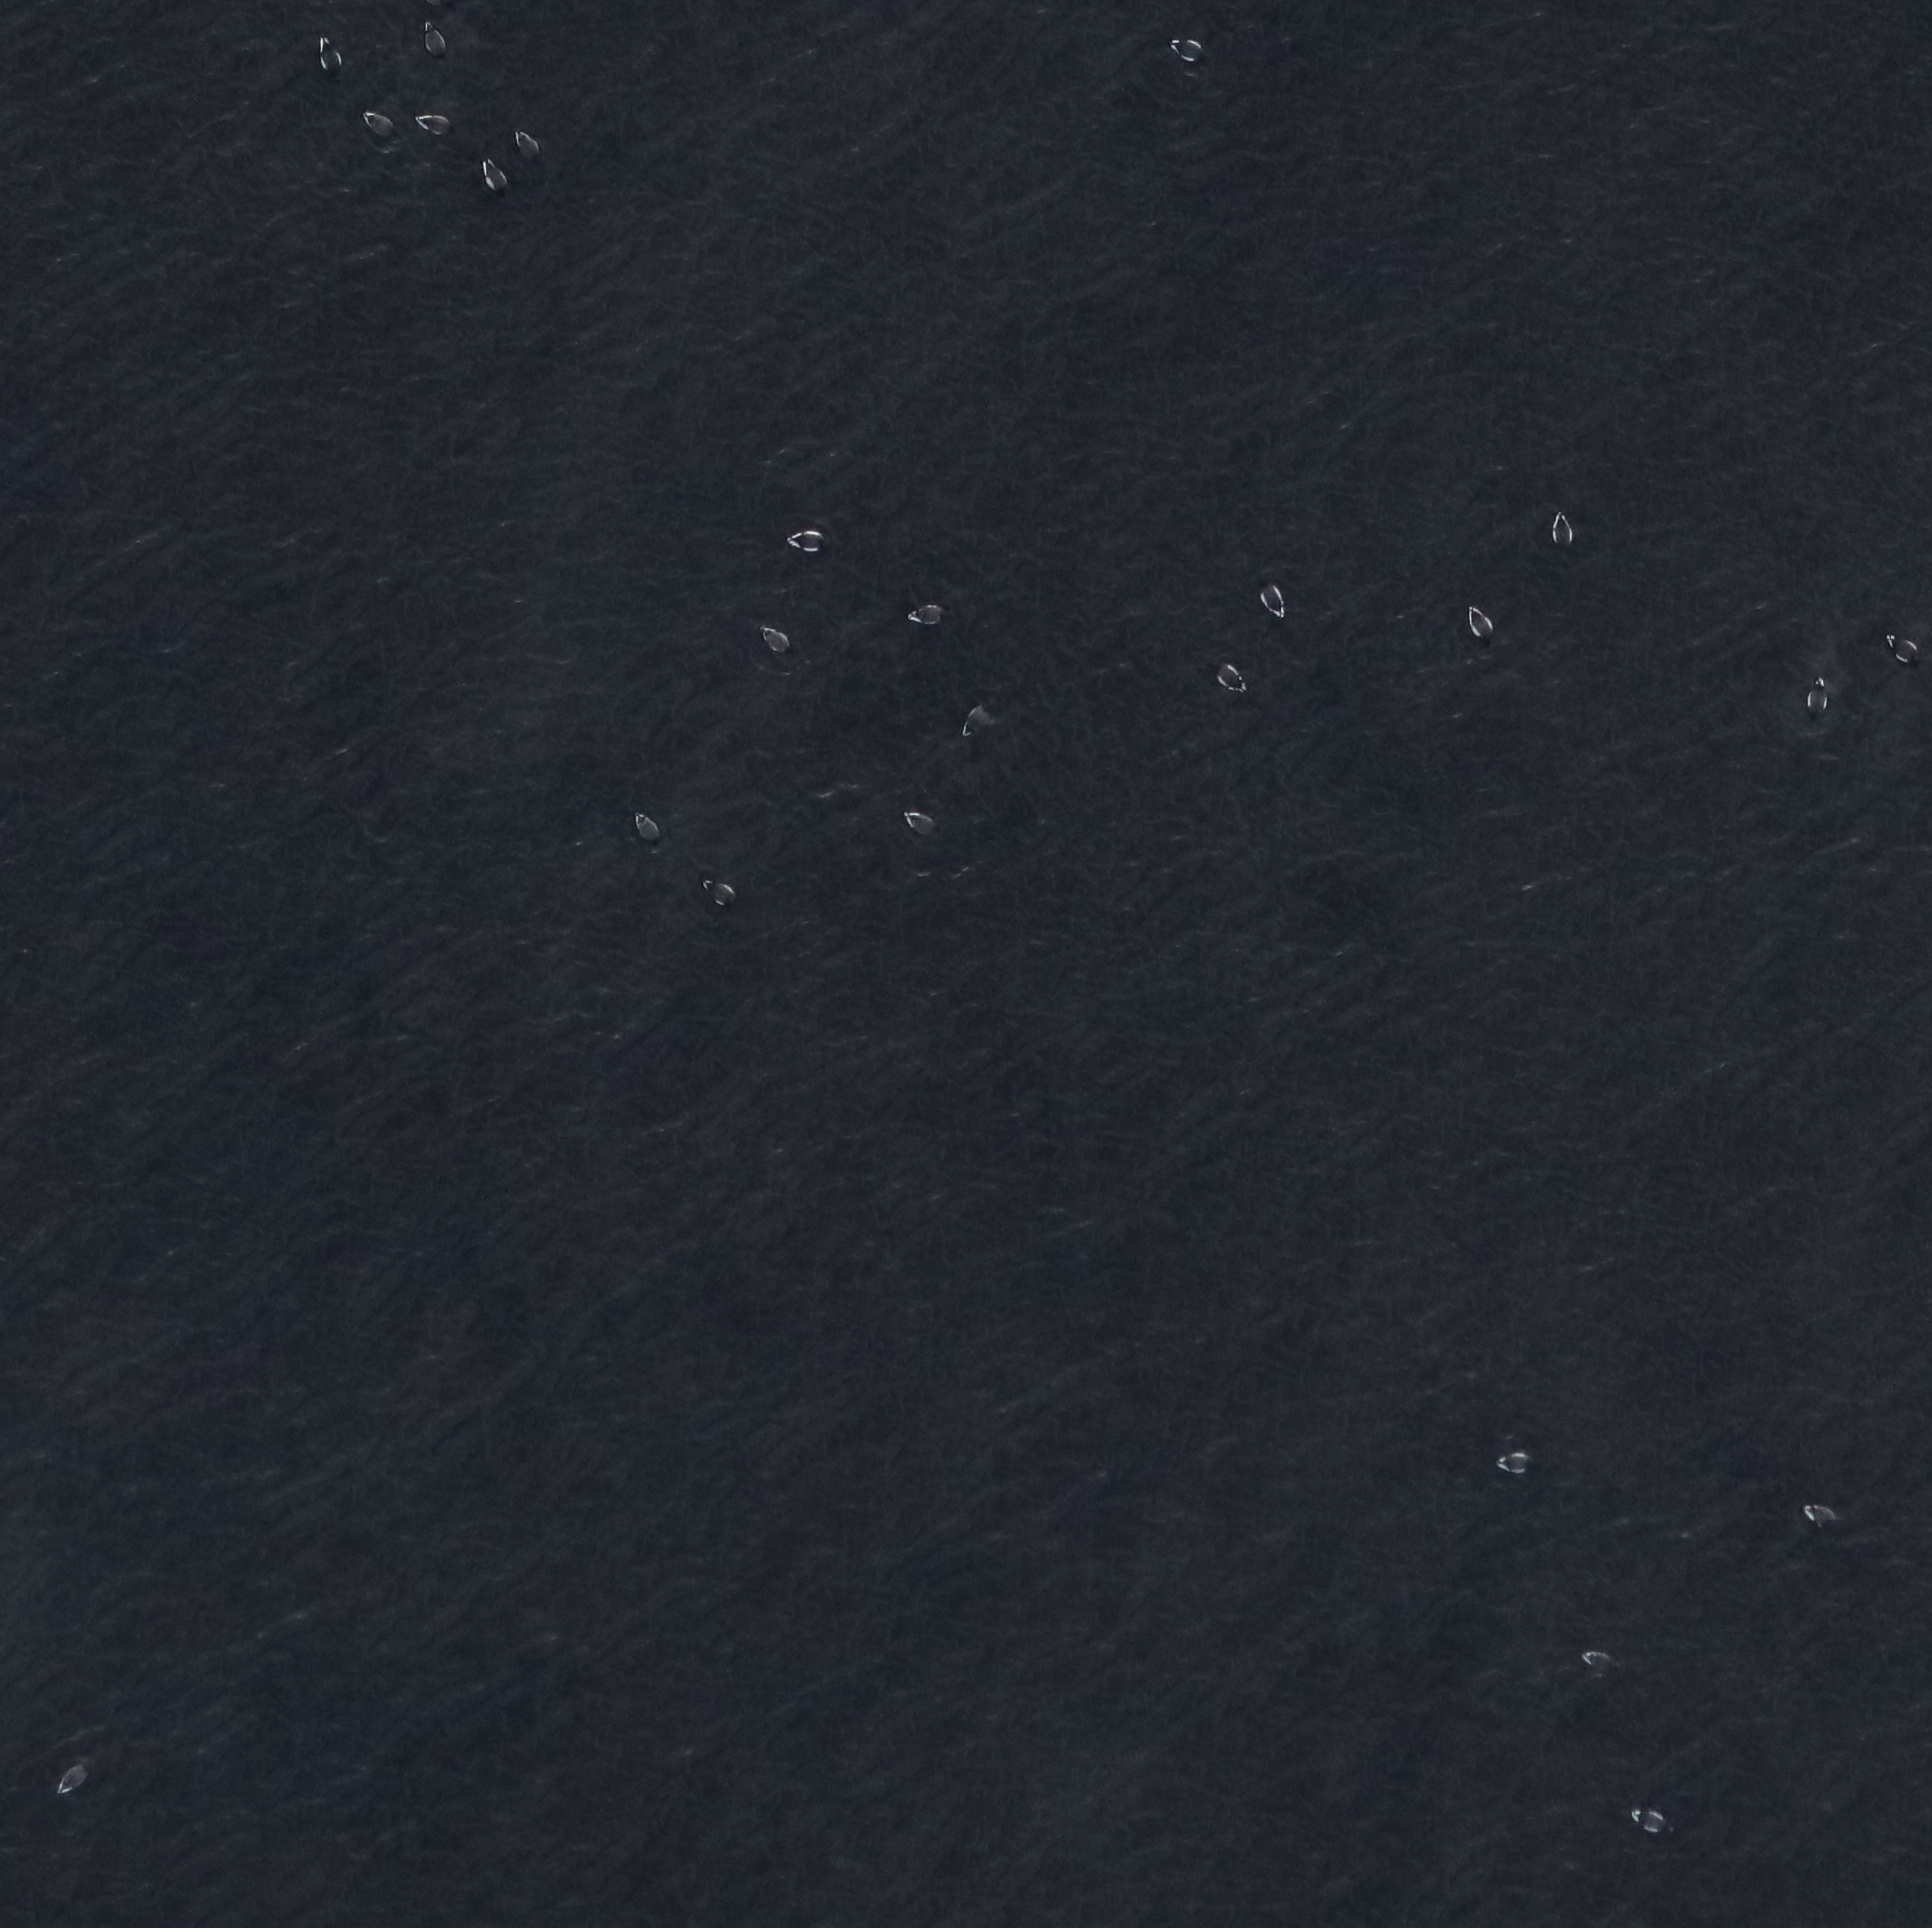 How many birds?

25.